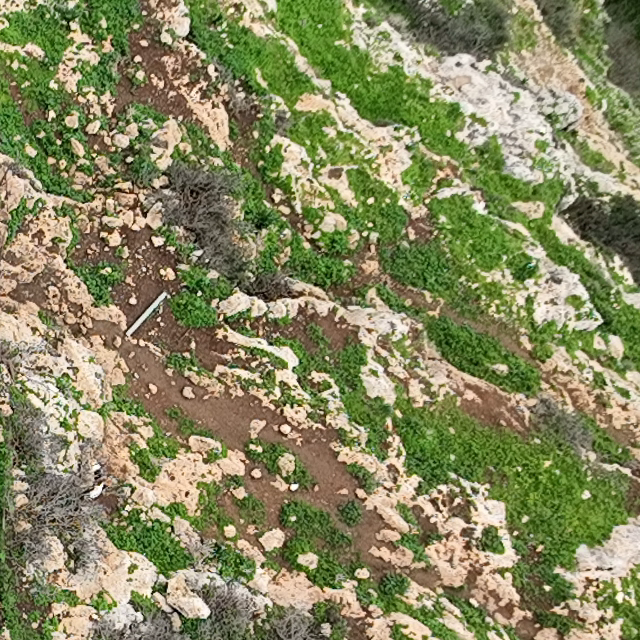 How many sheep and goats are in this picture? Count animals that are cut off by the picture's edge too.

0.